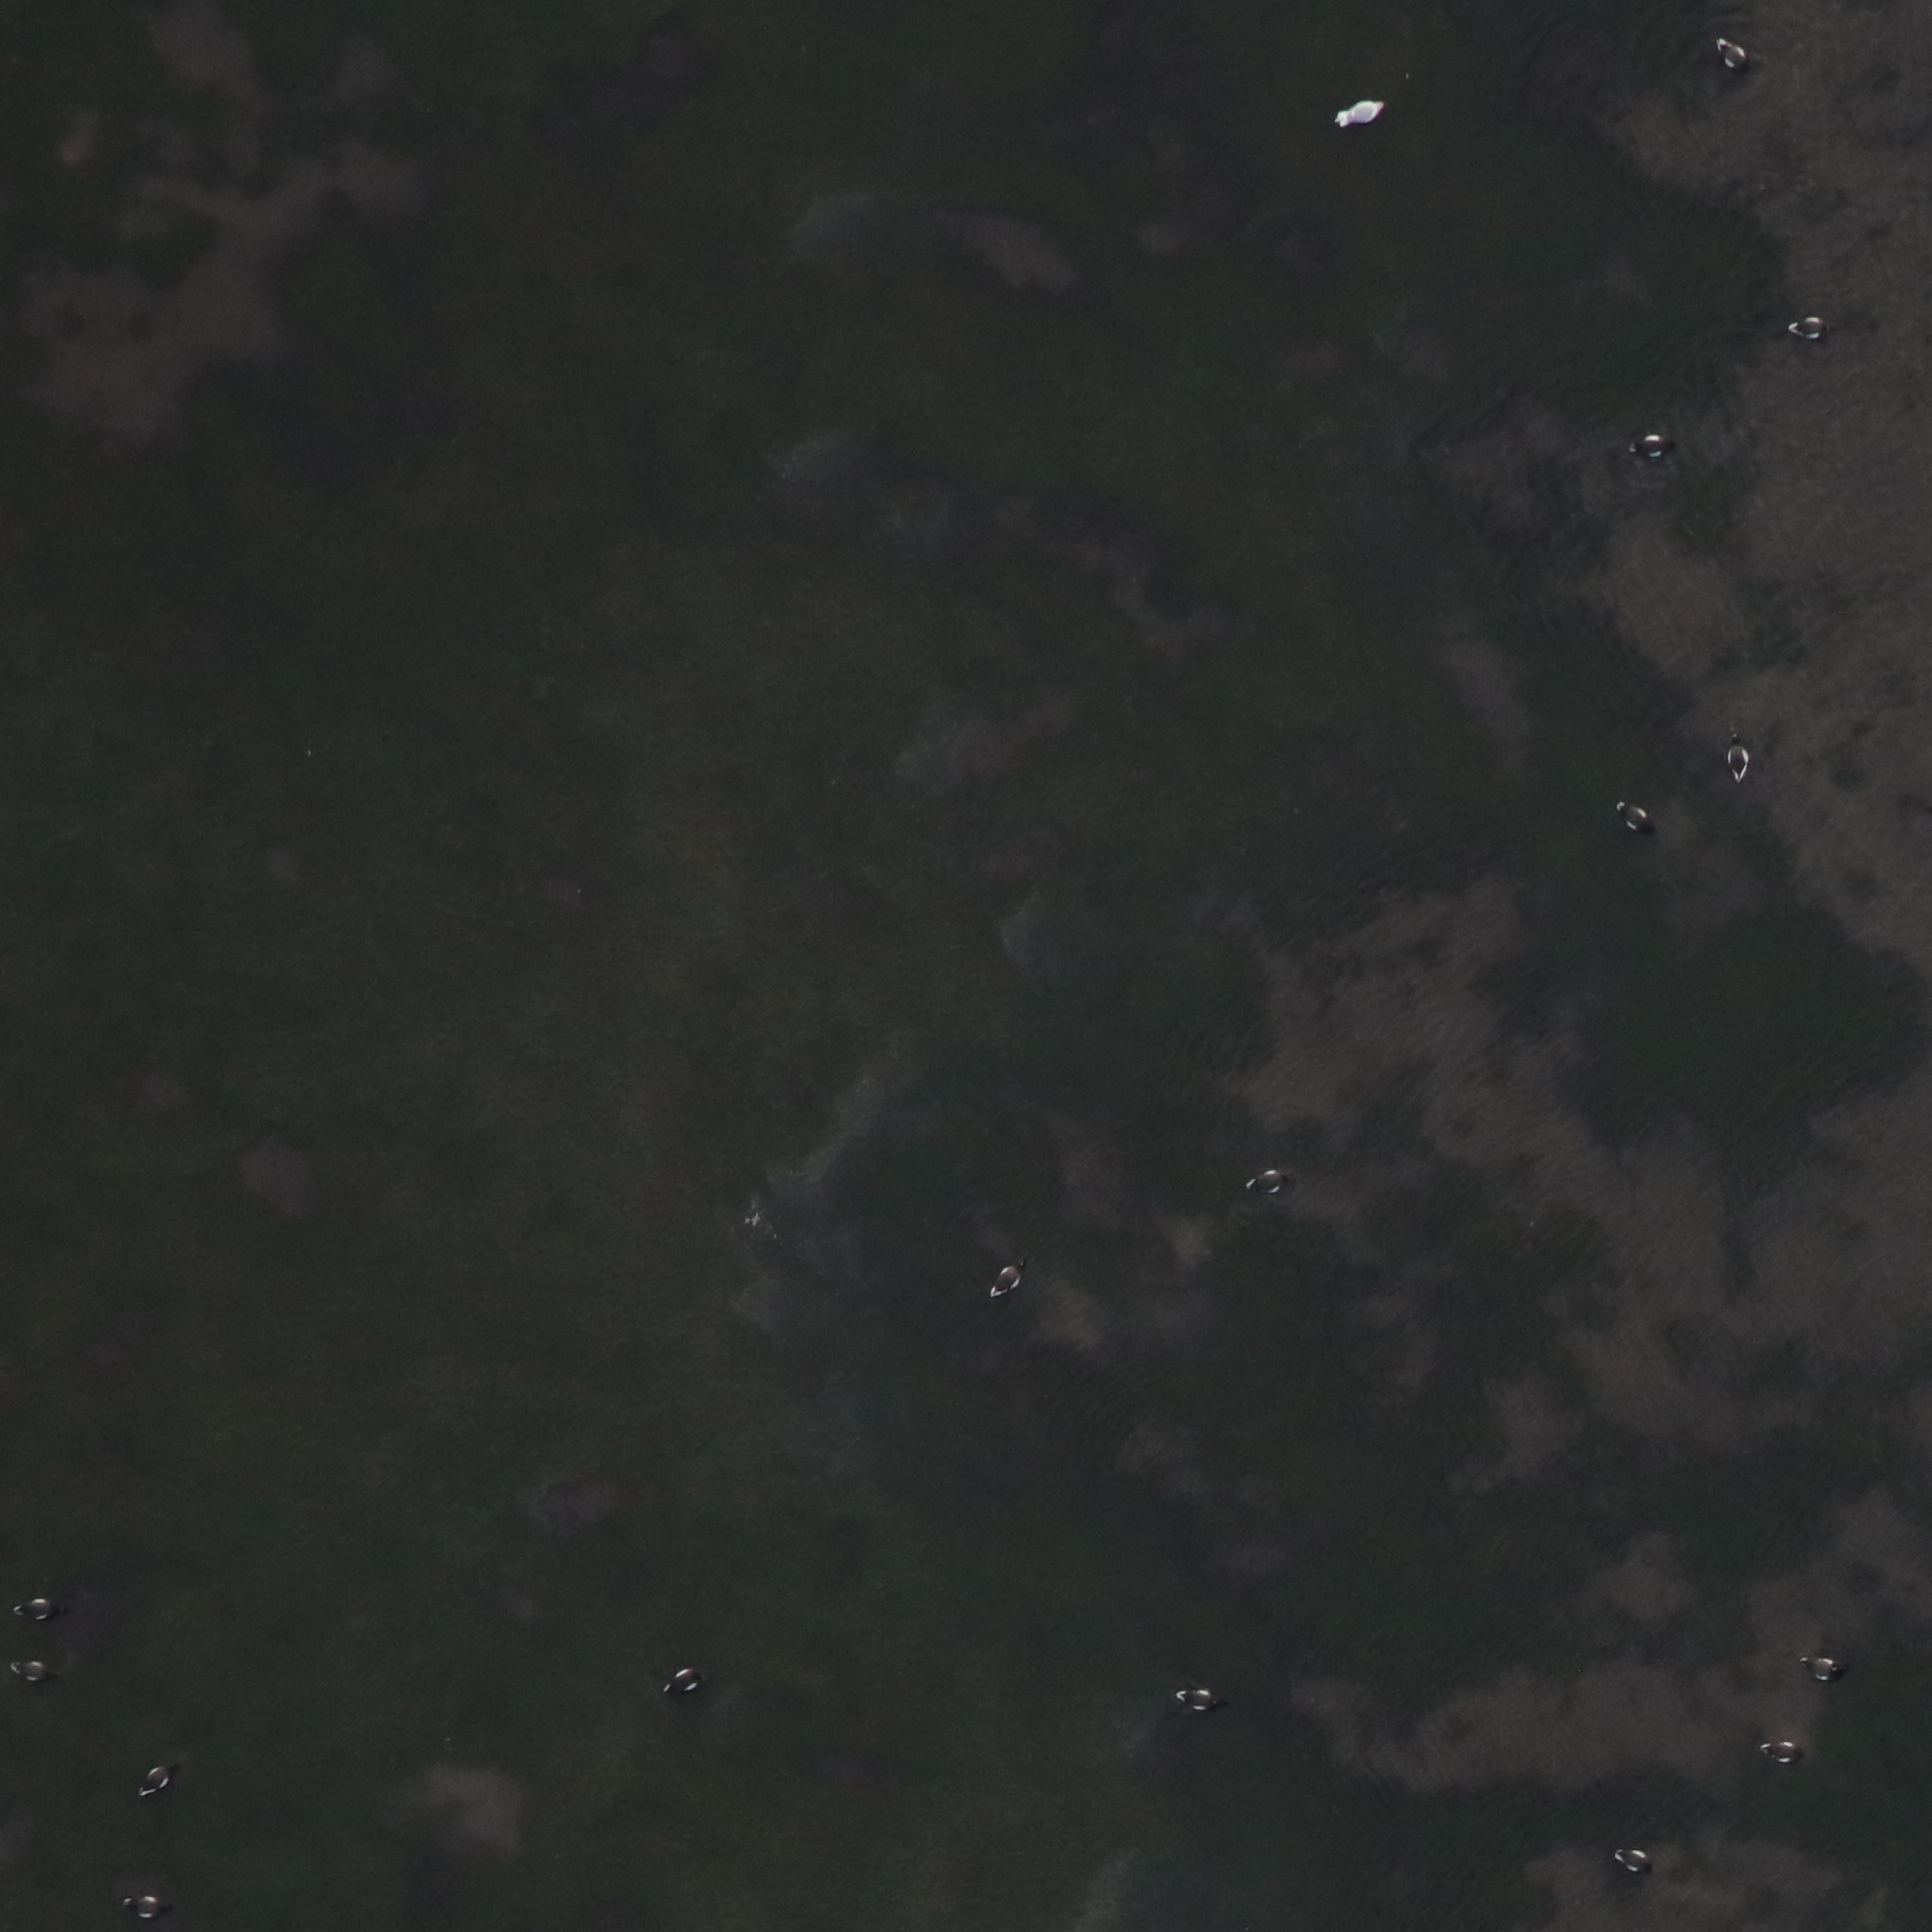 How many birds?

17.